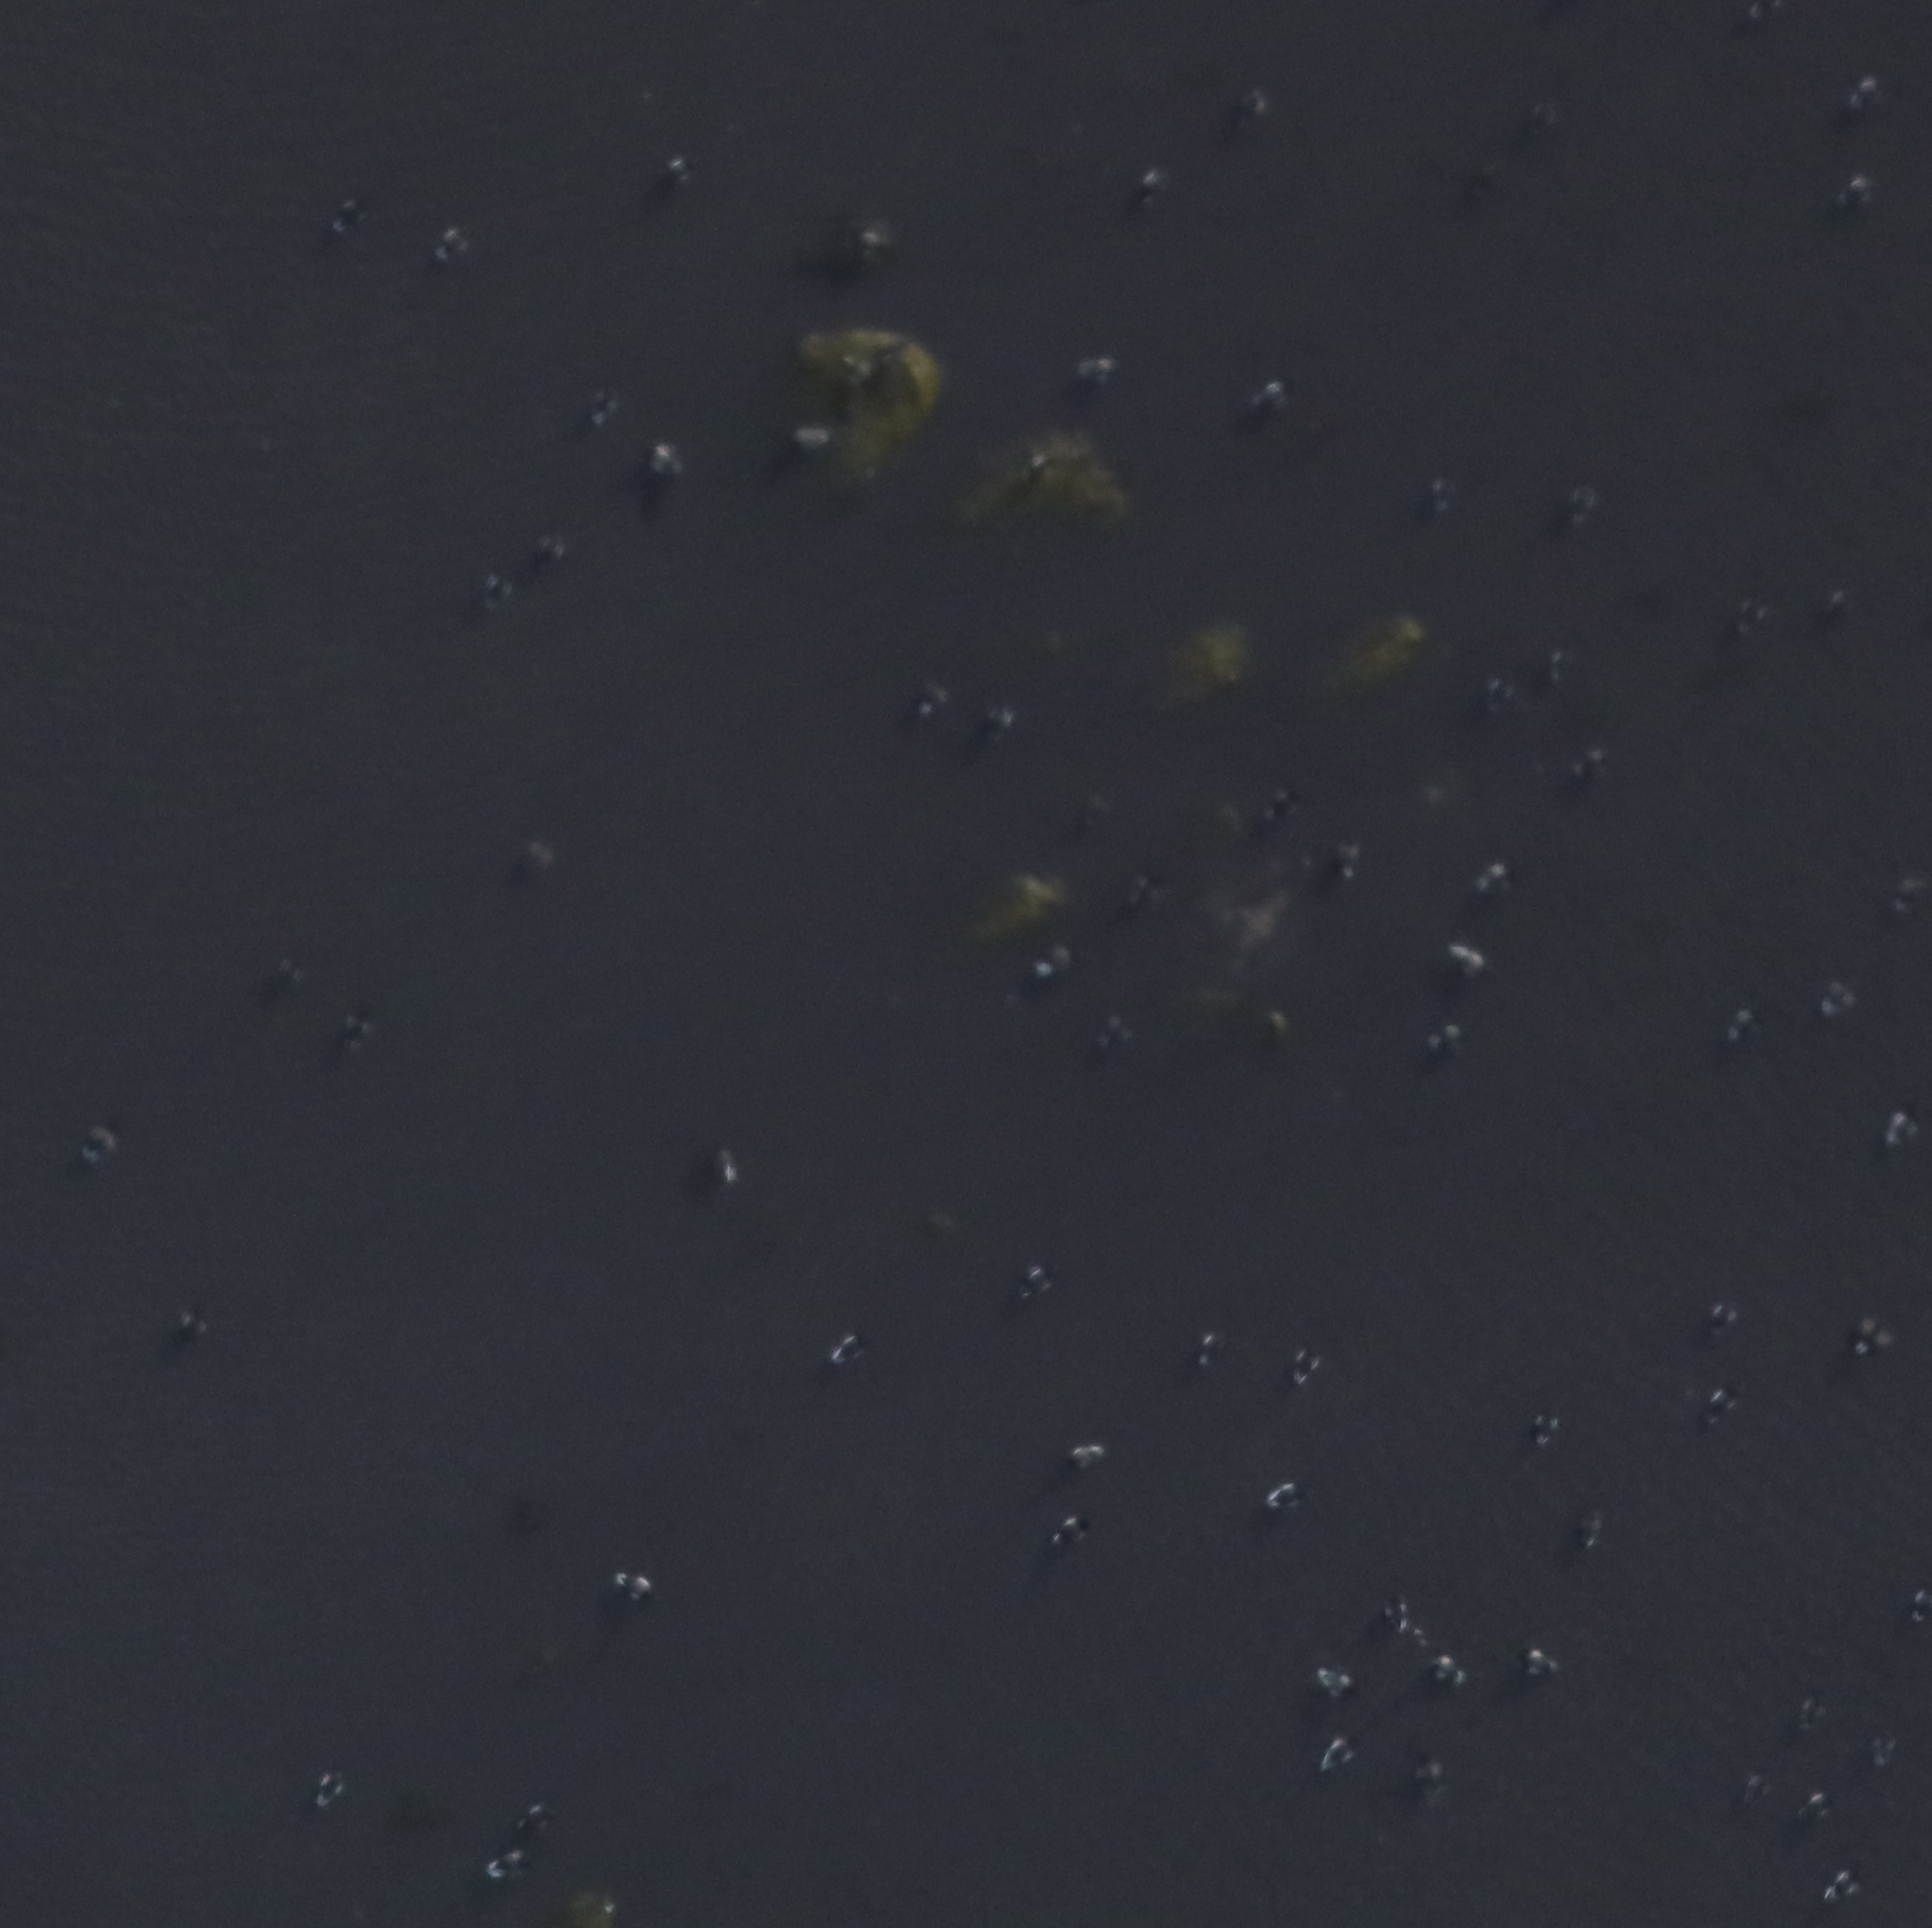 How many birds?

74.